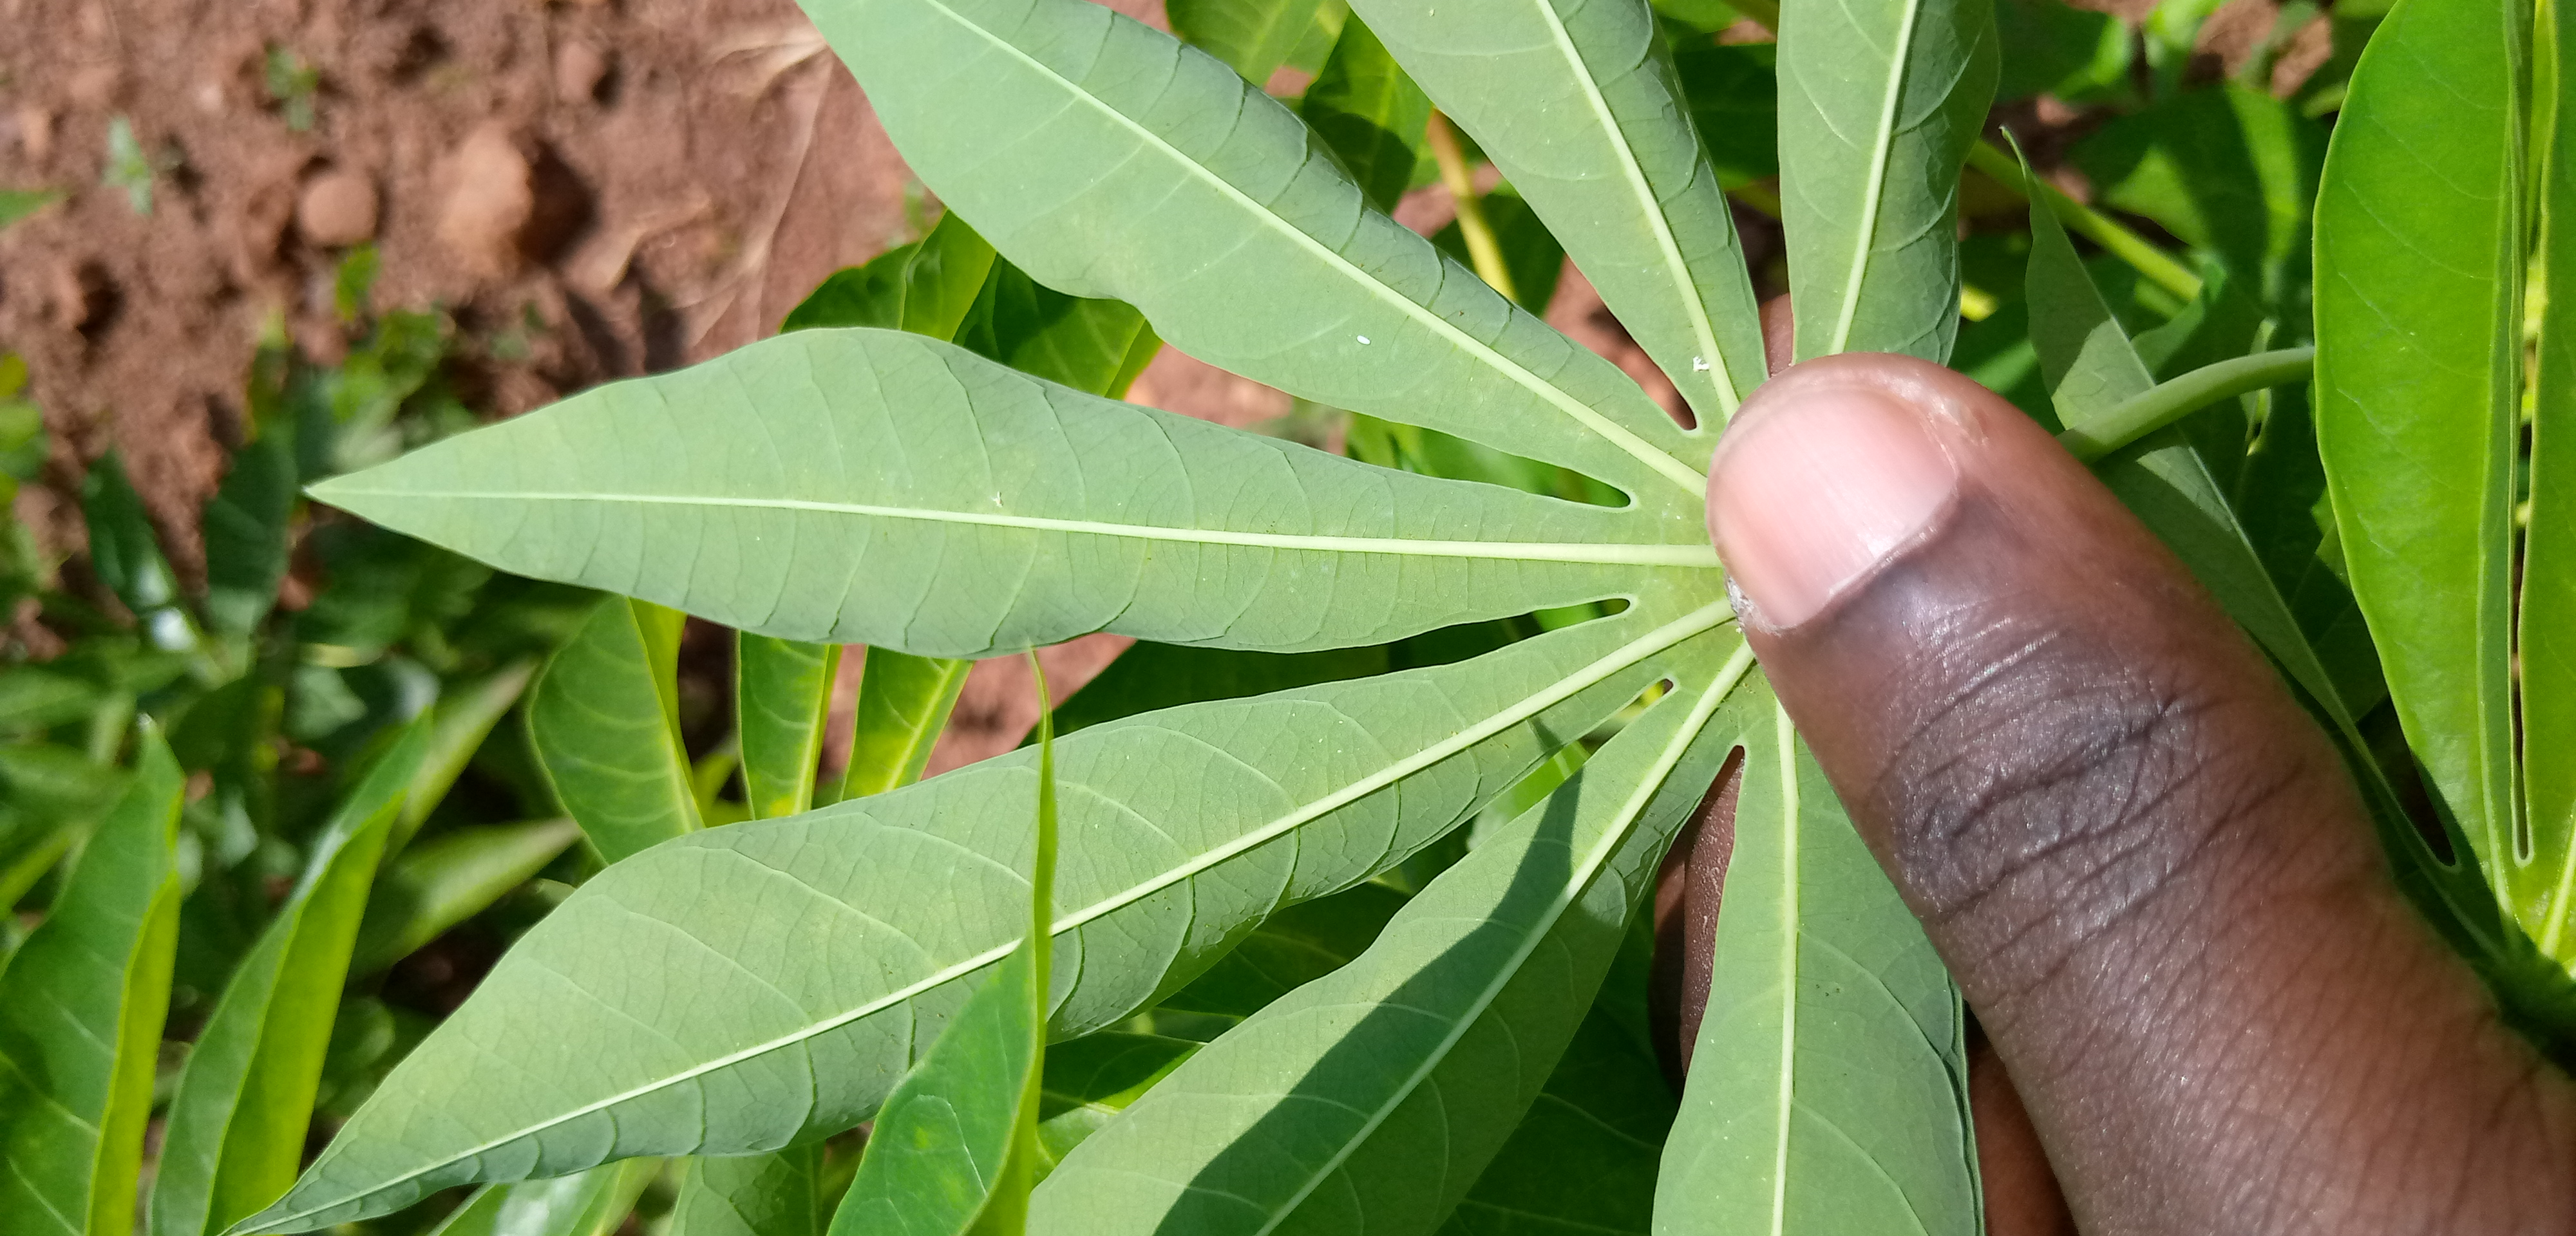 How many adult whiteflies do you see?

3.